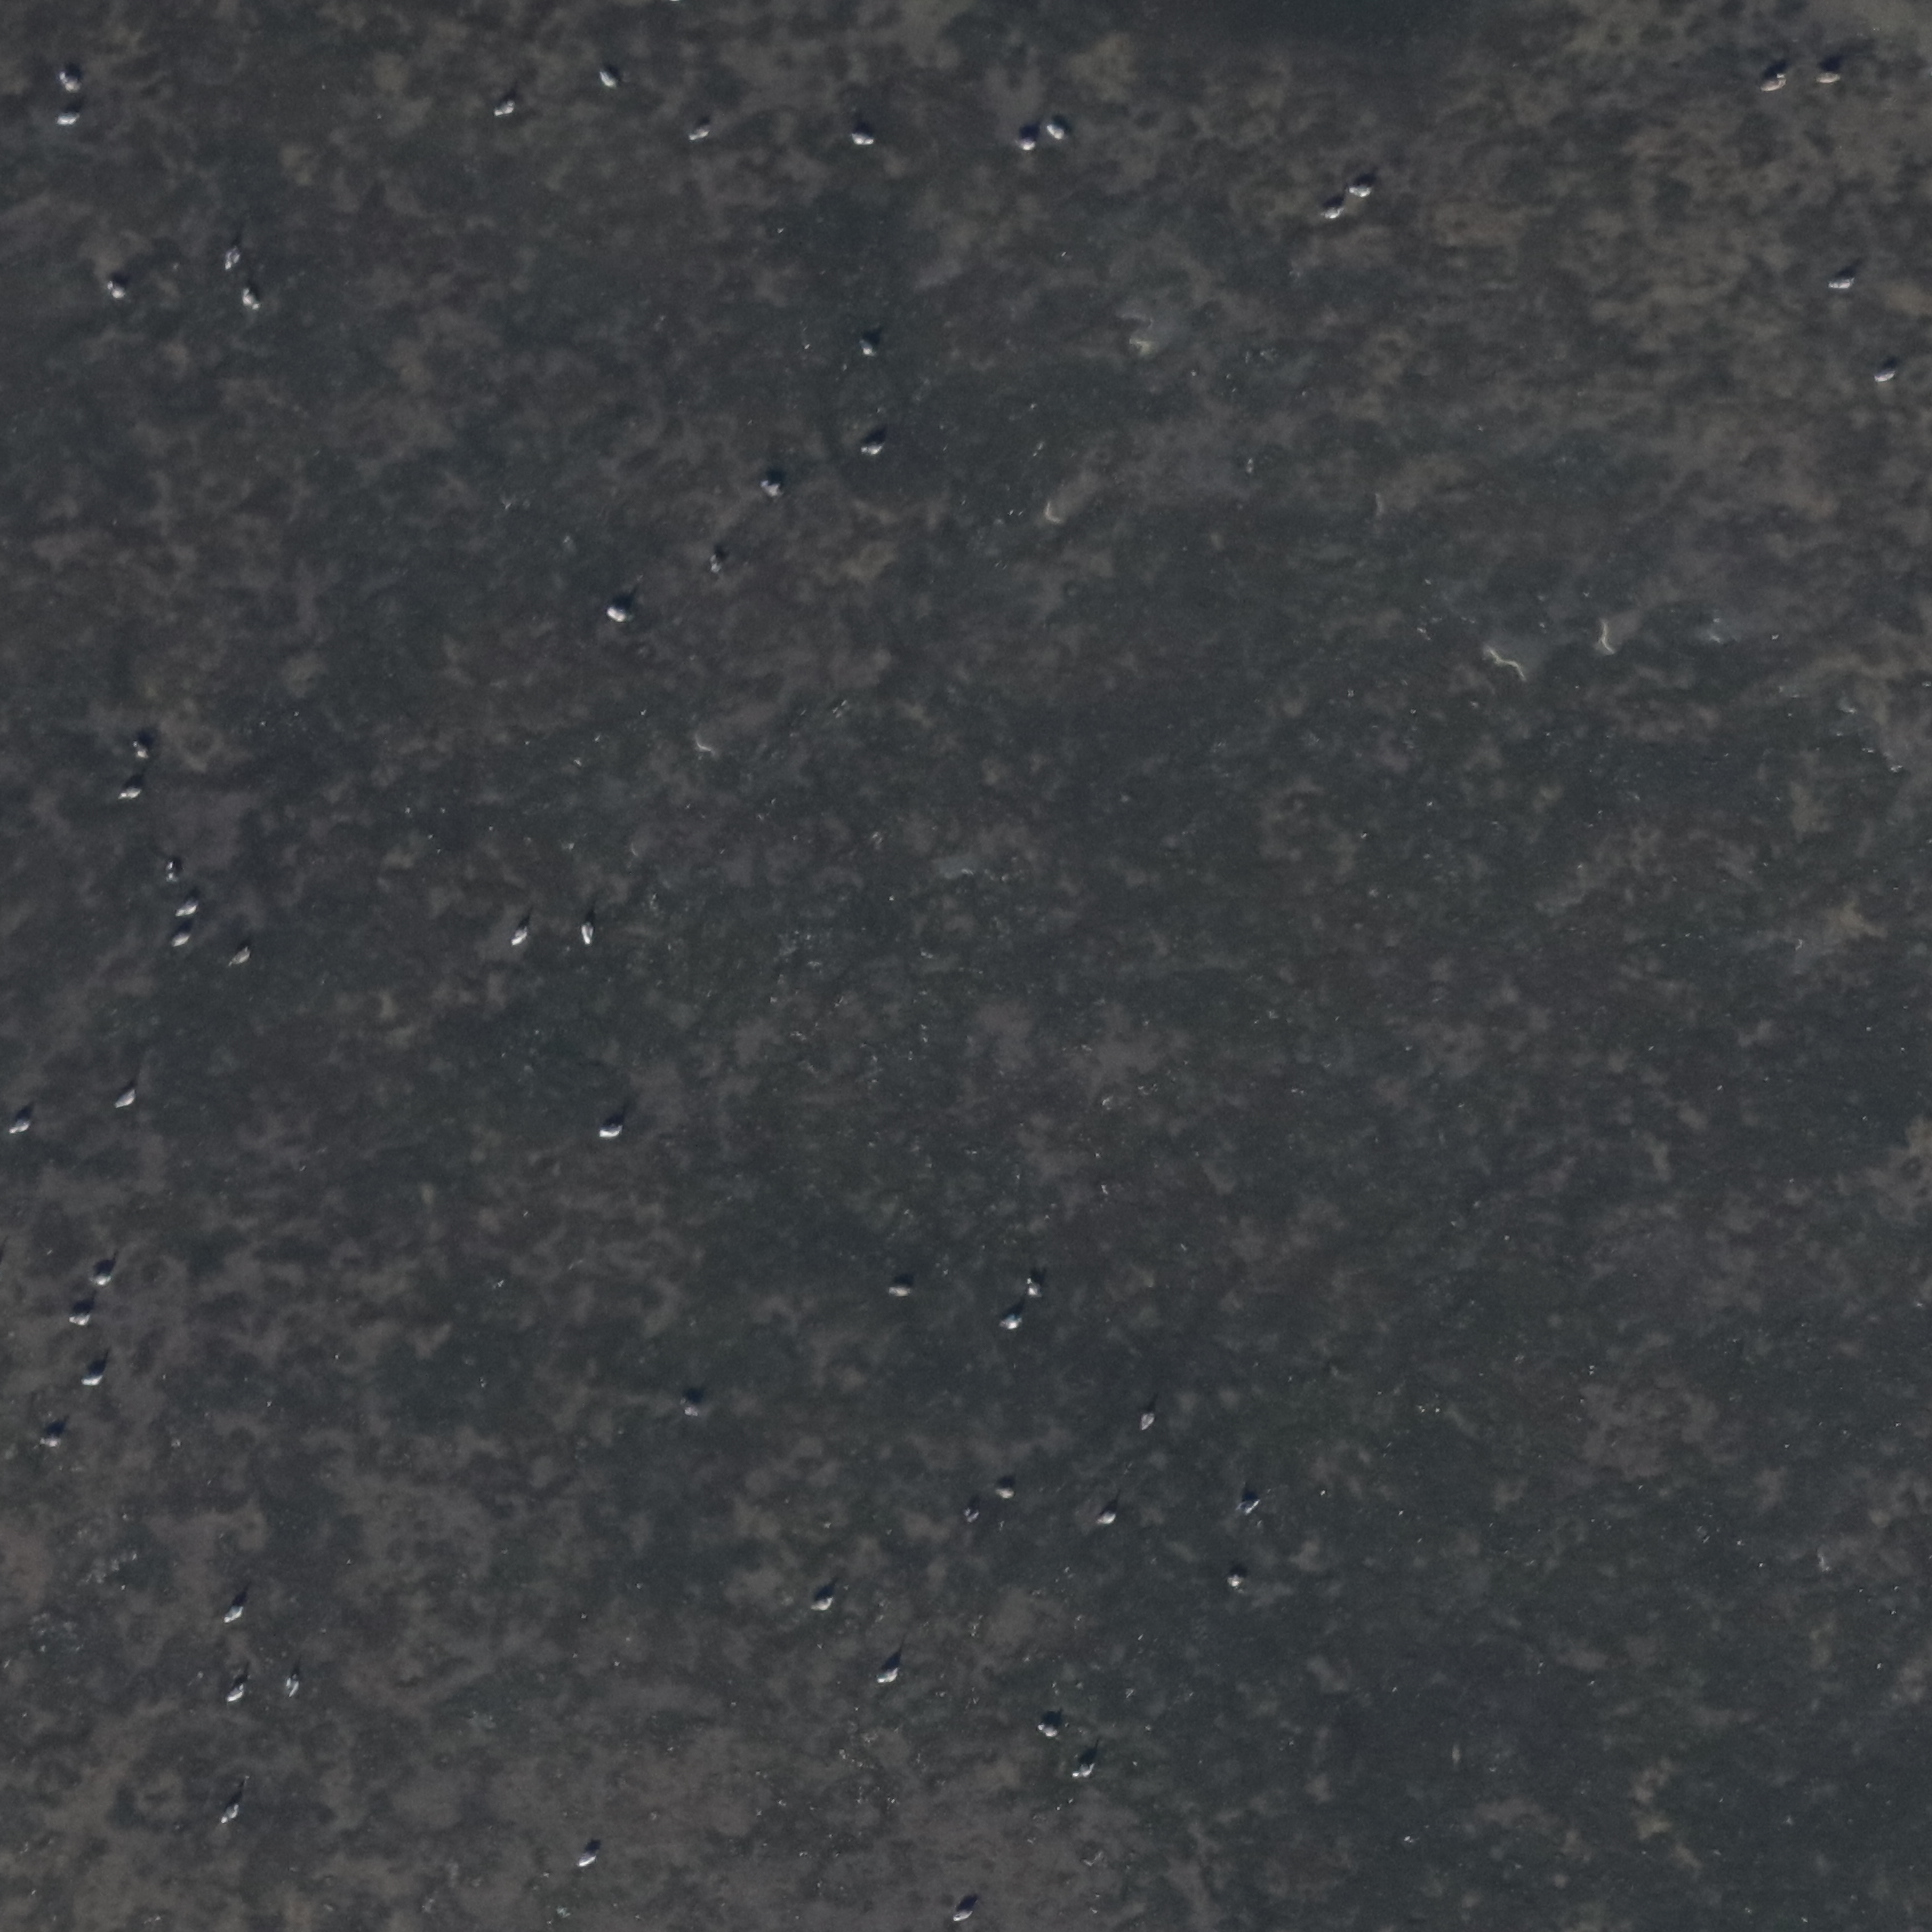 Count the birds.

57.